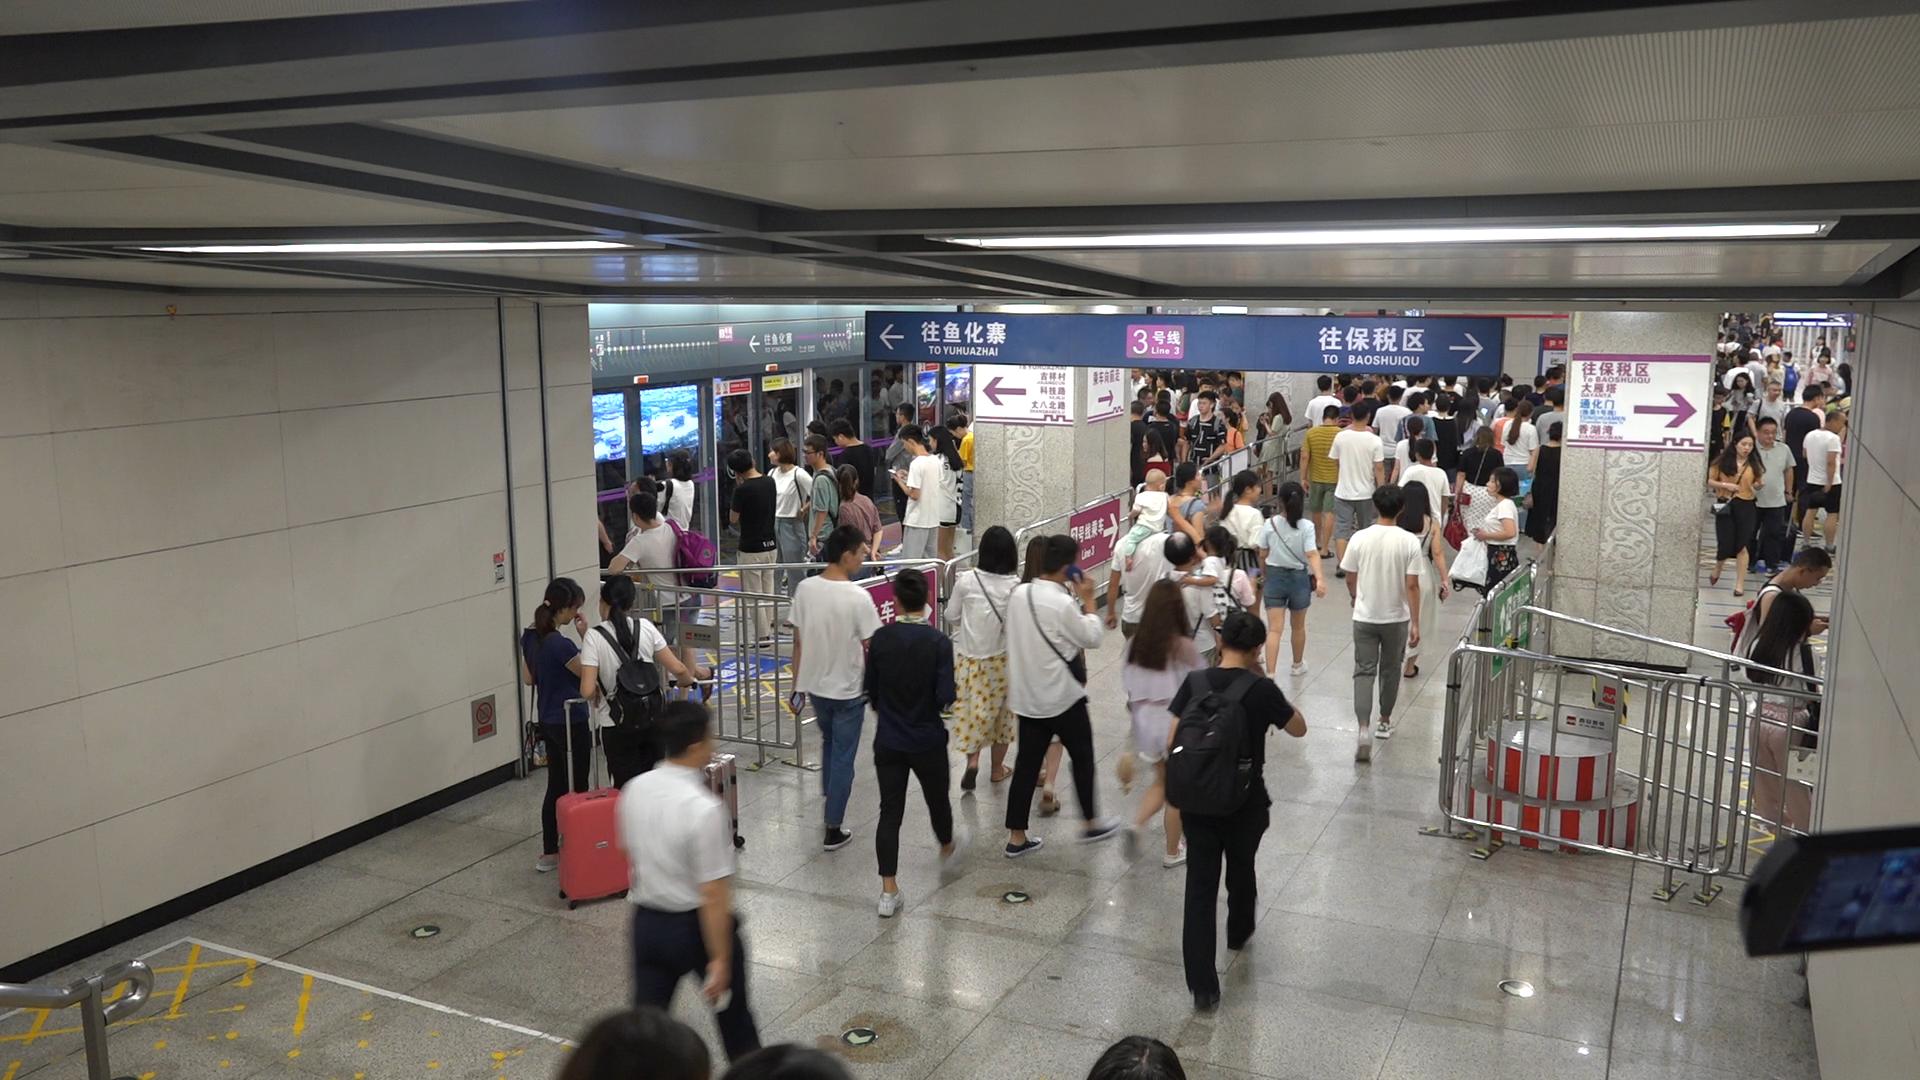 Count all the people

132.